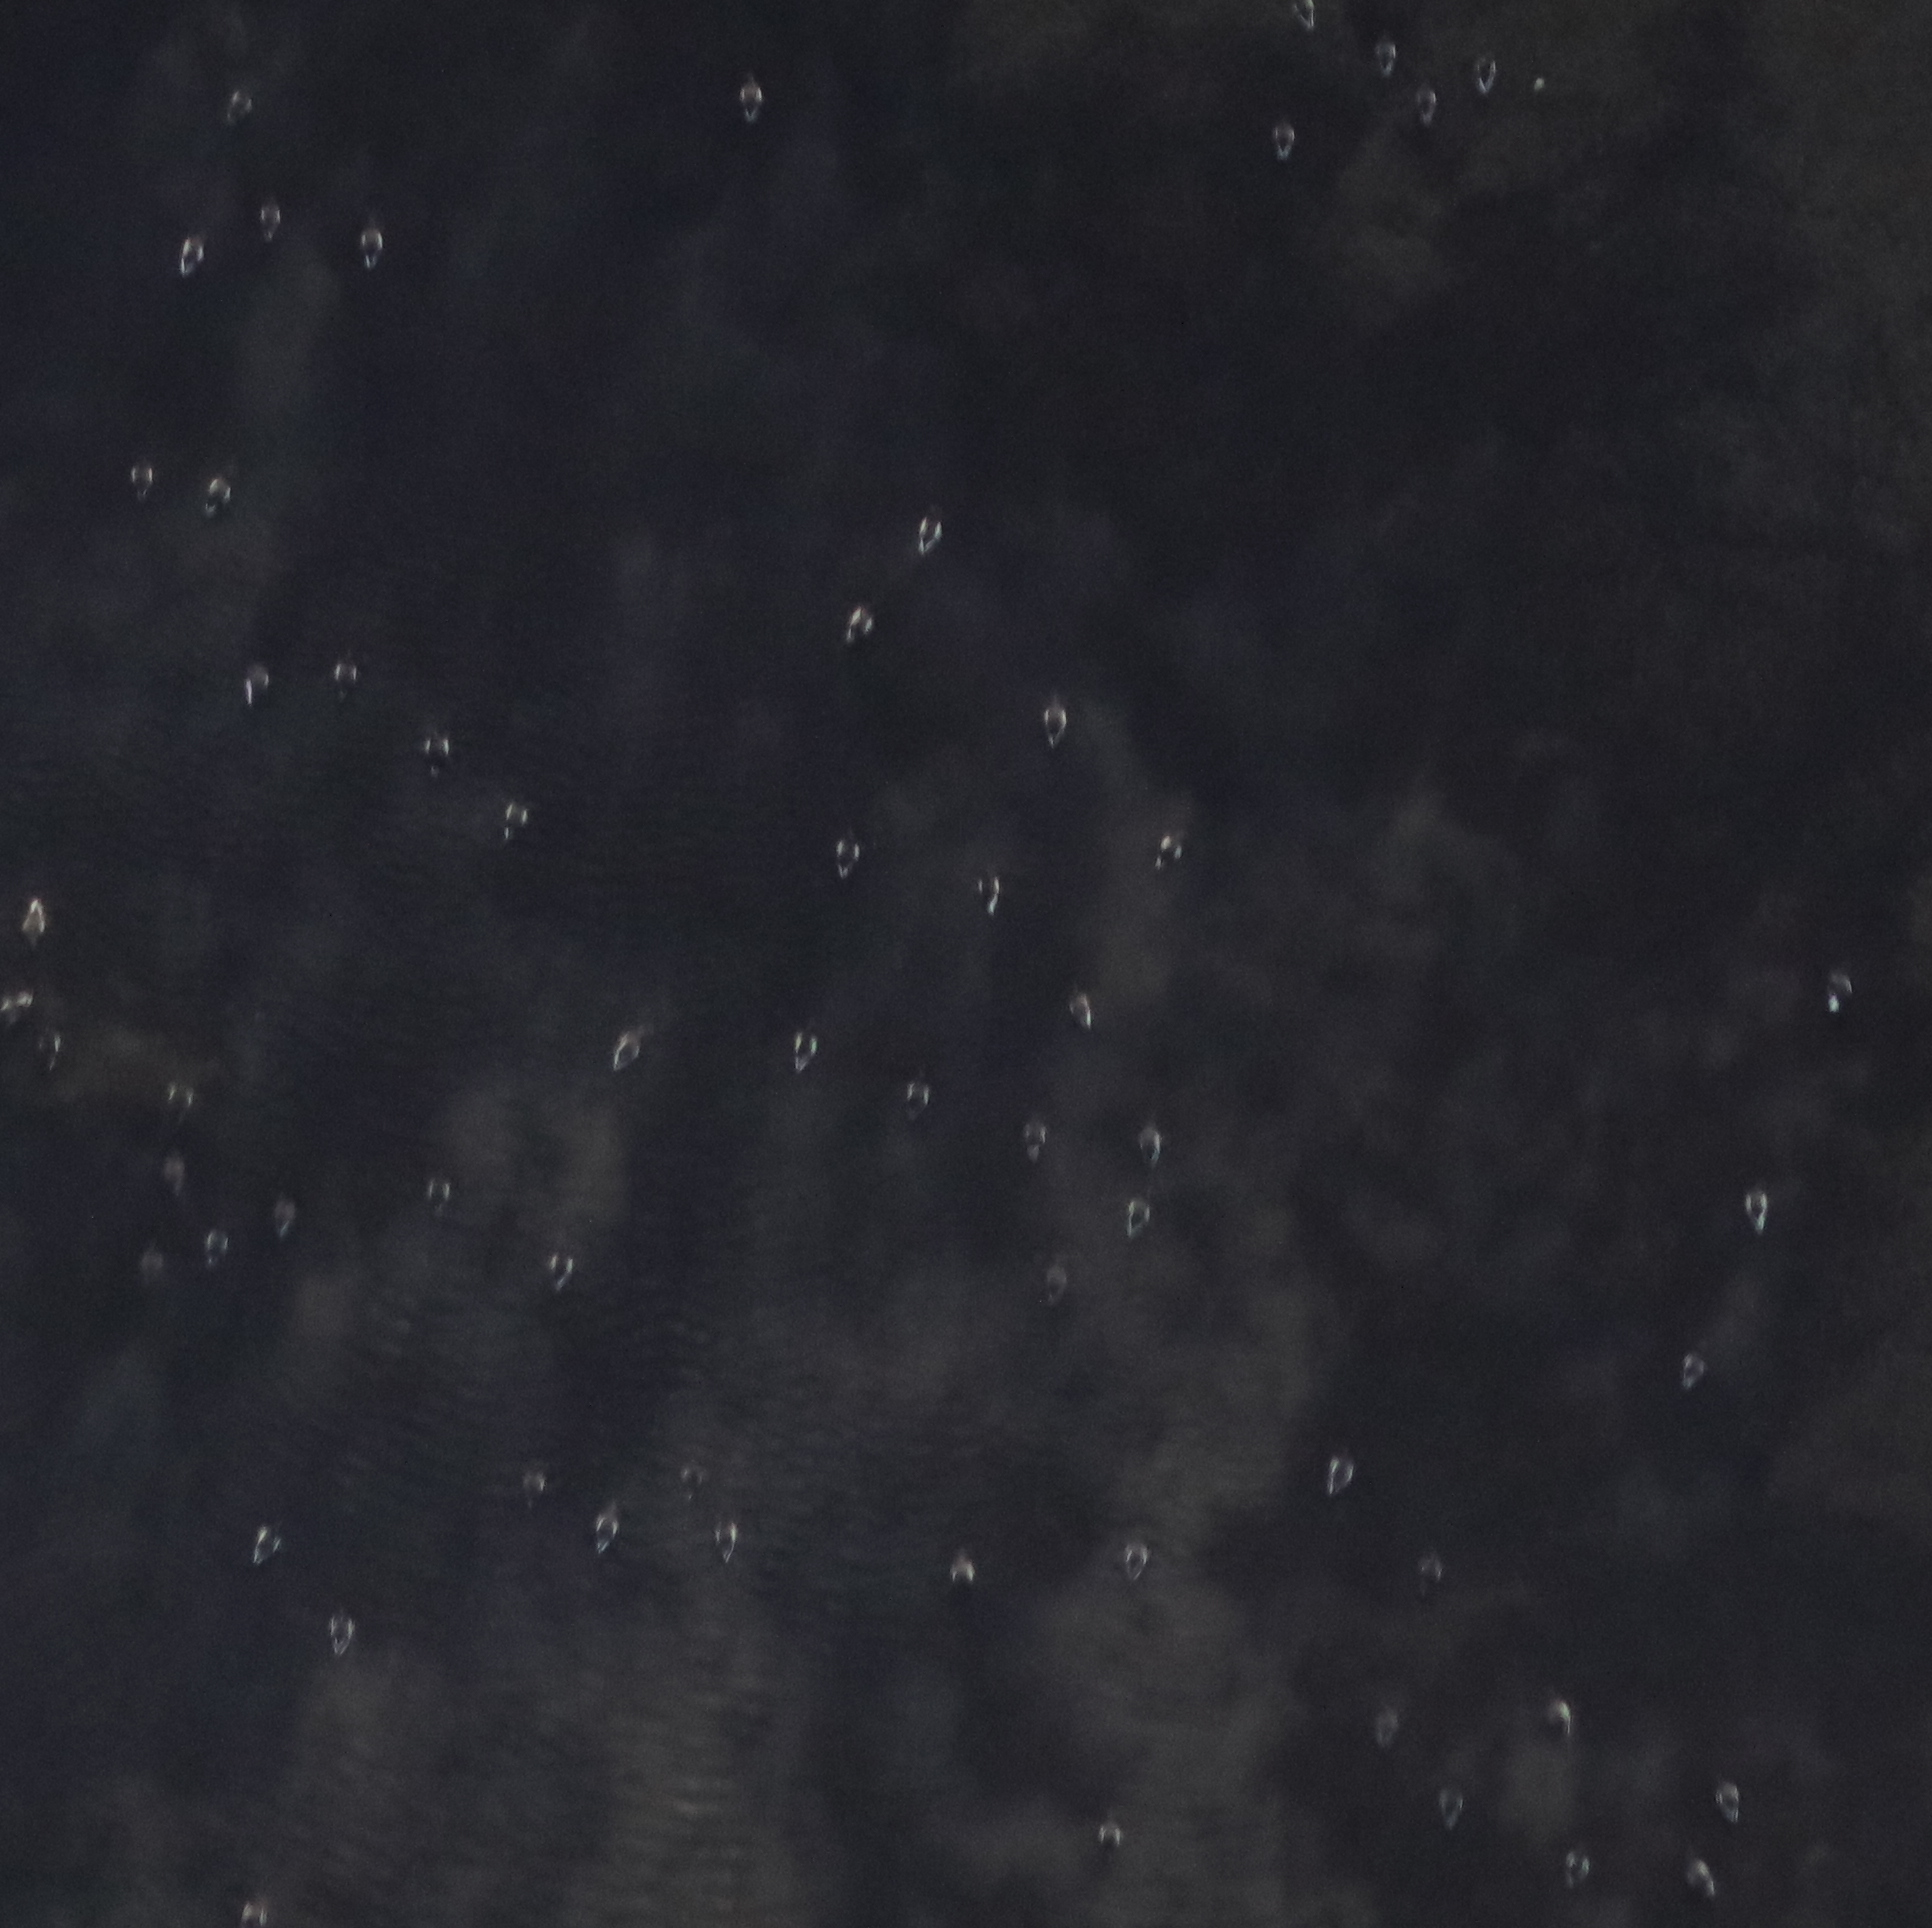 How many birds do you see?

60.